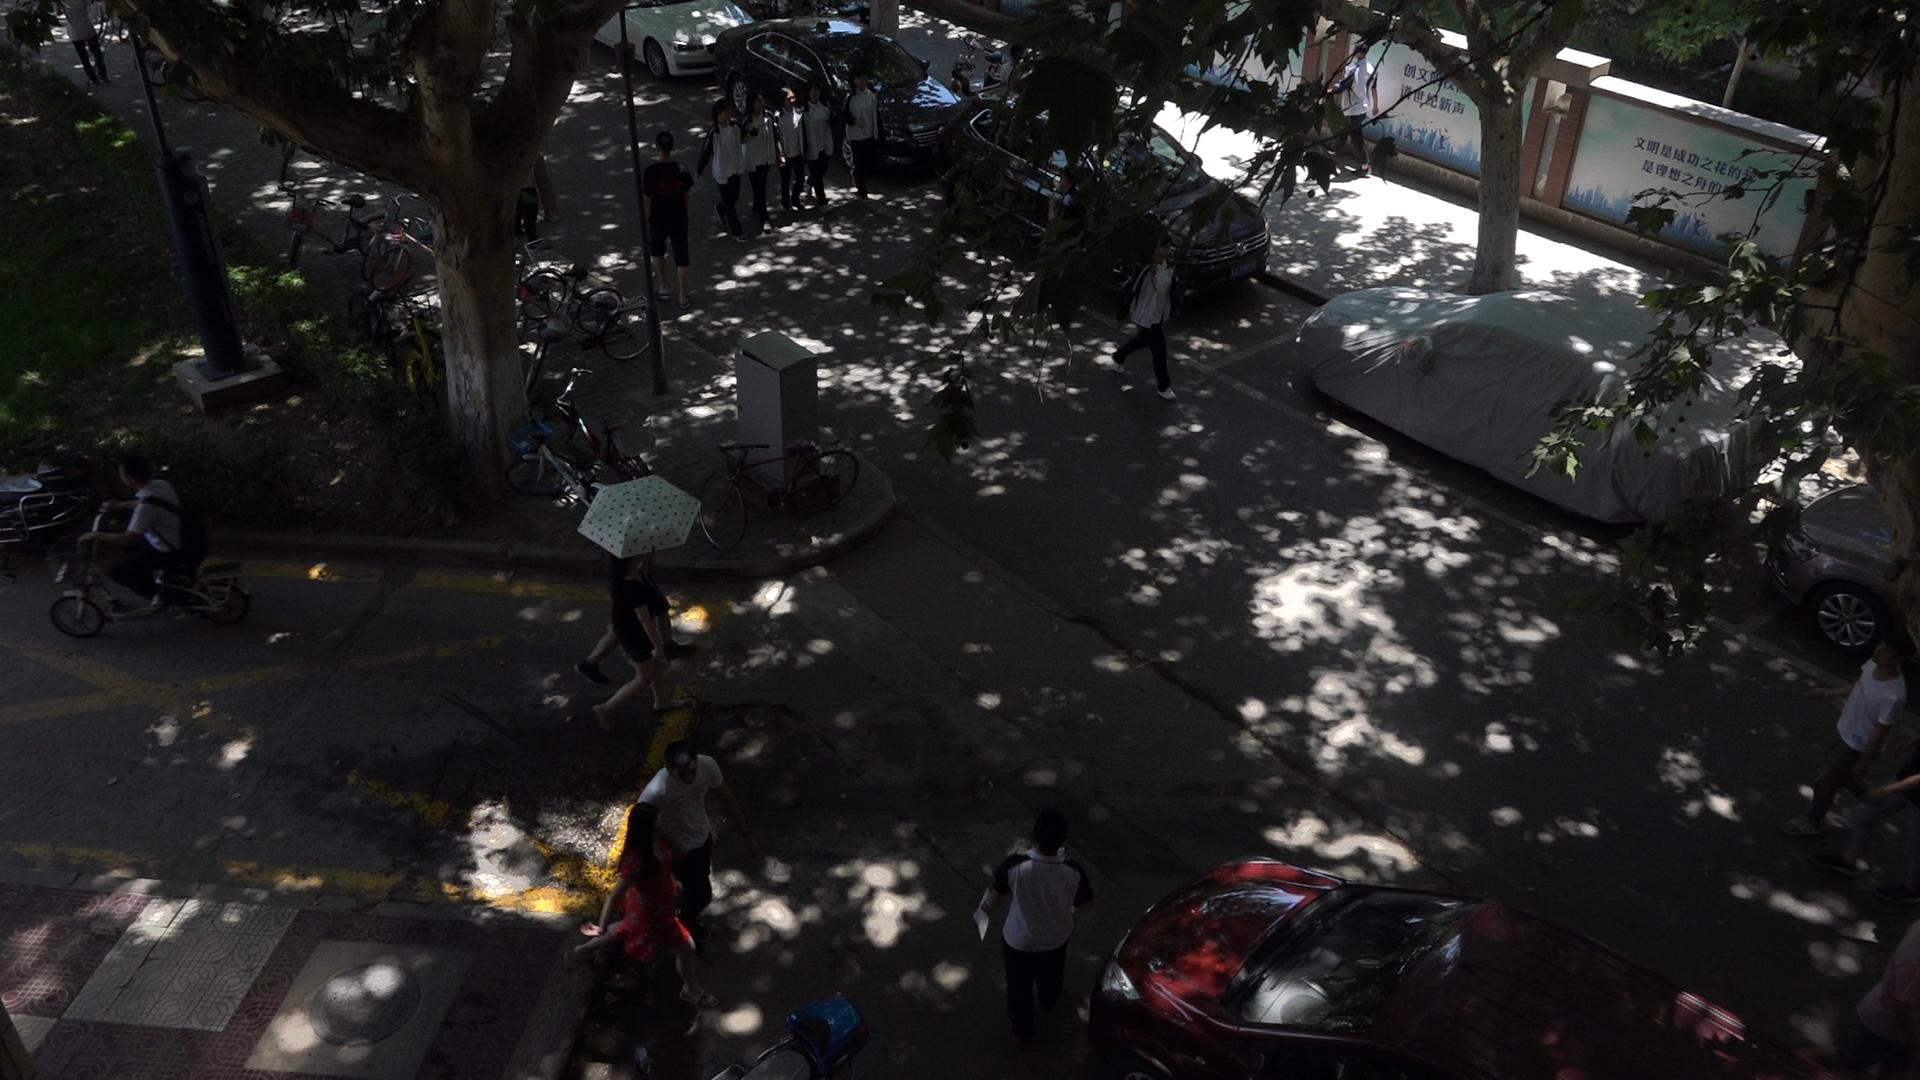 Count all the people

15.